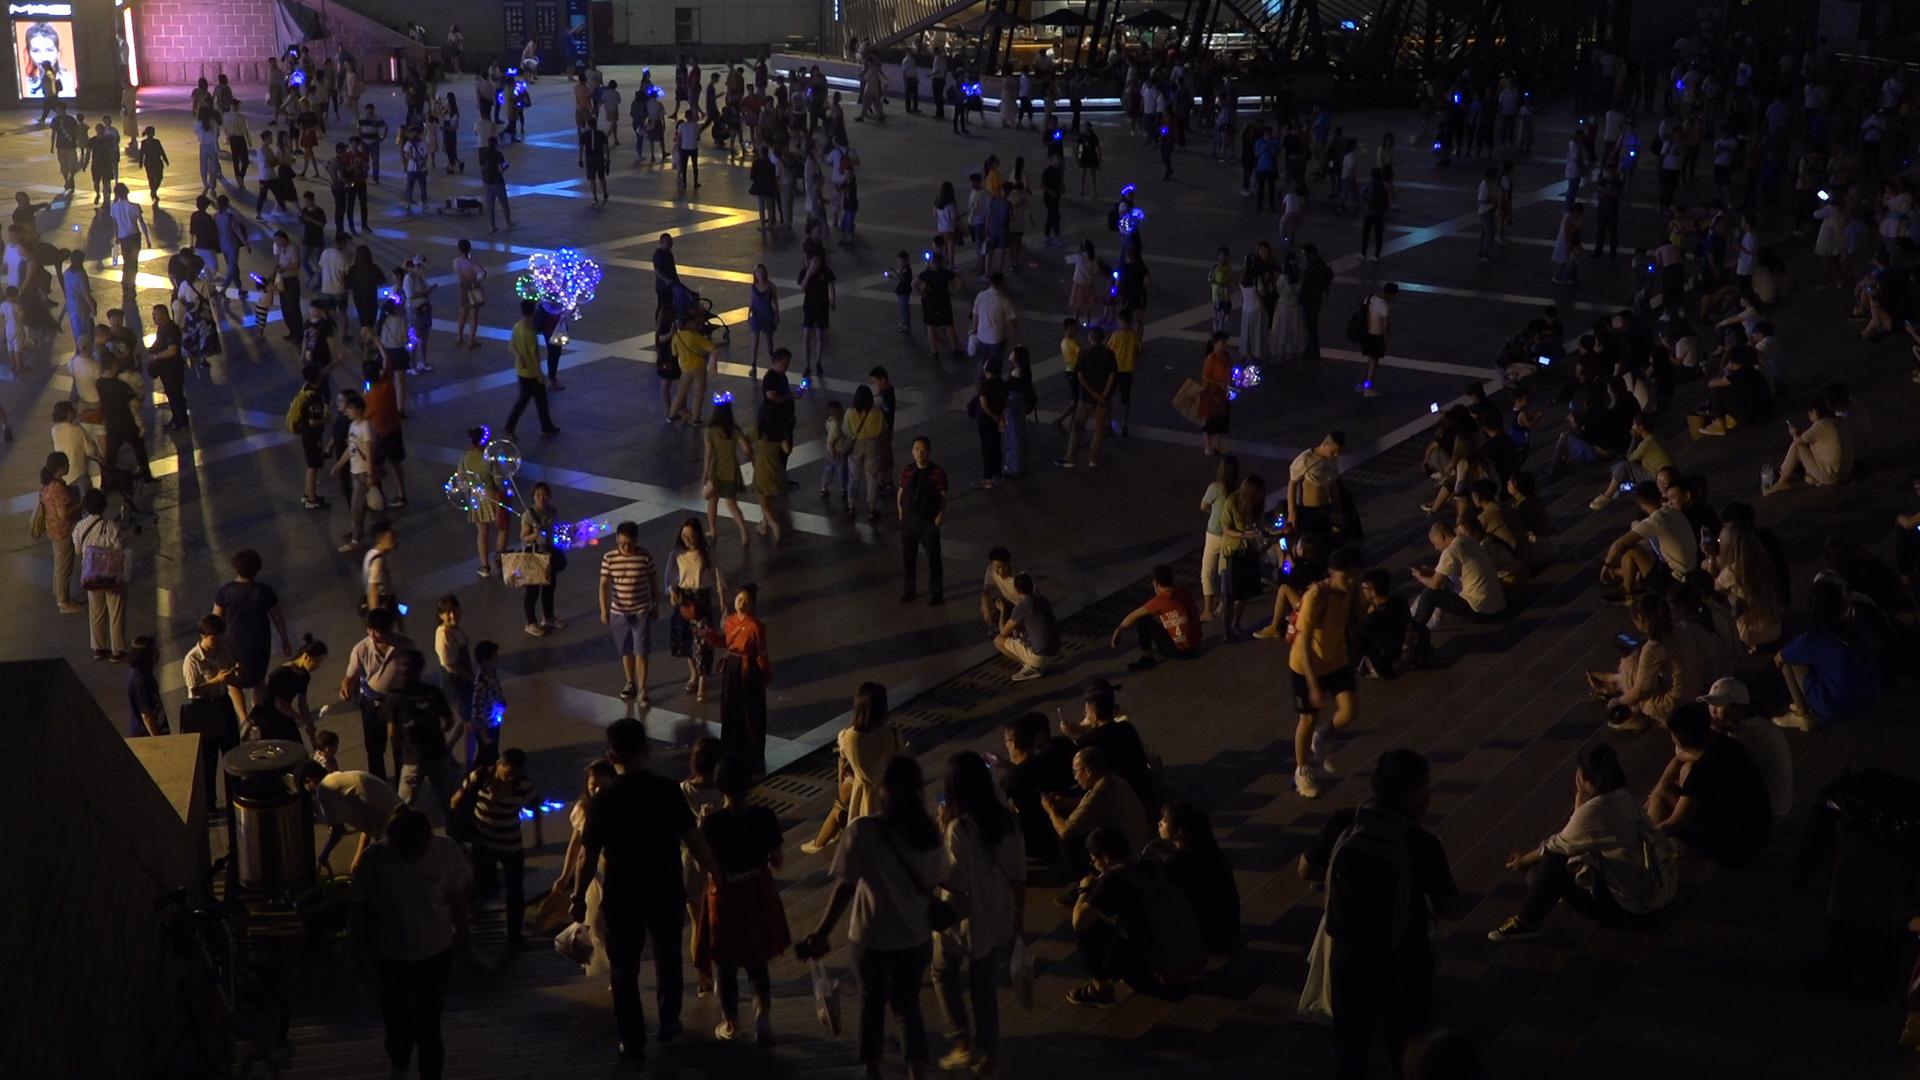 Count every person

349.